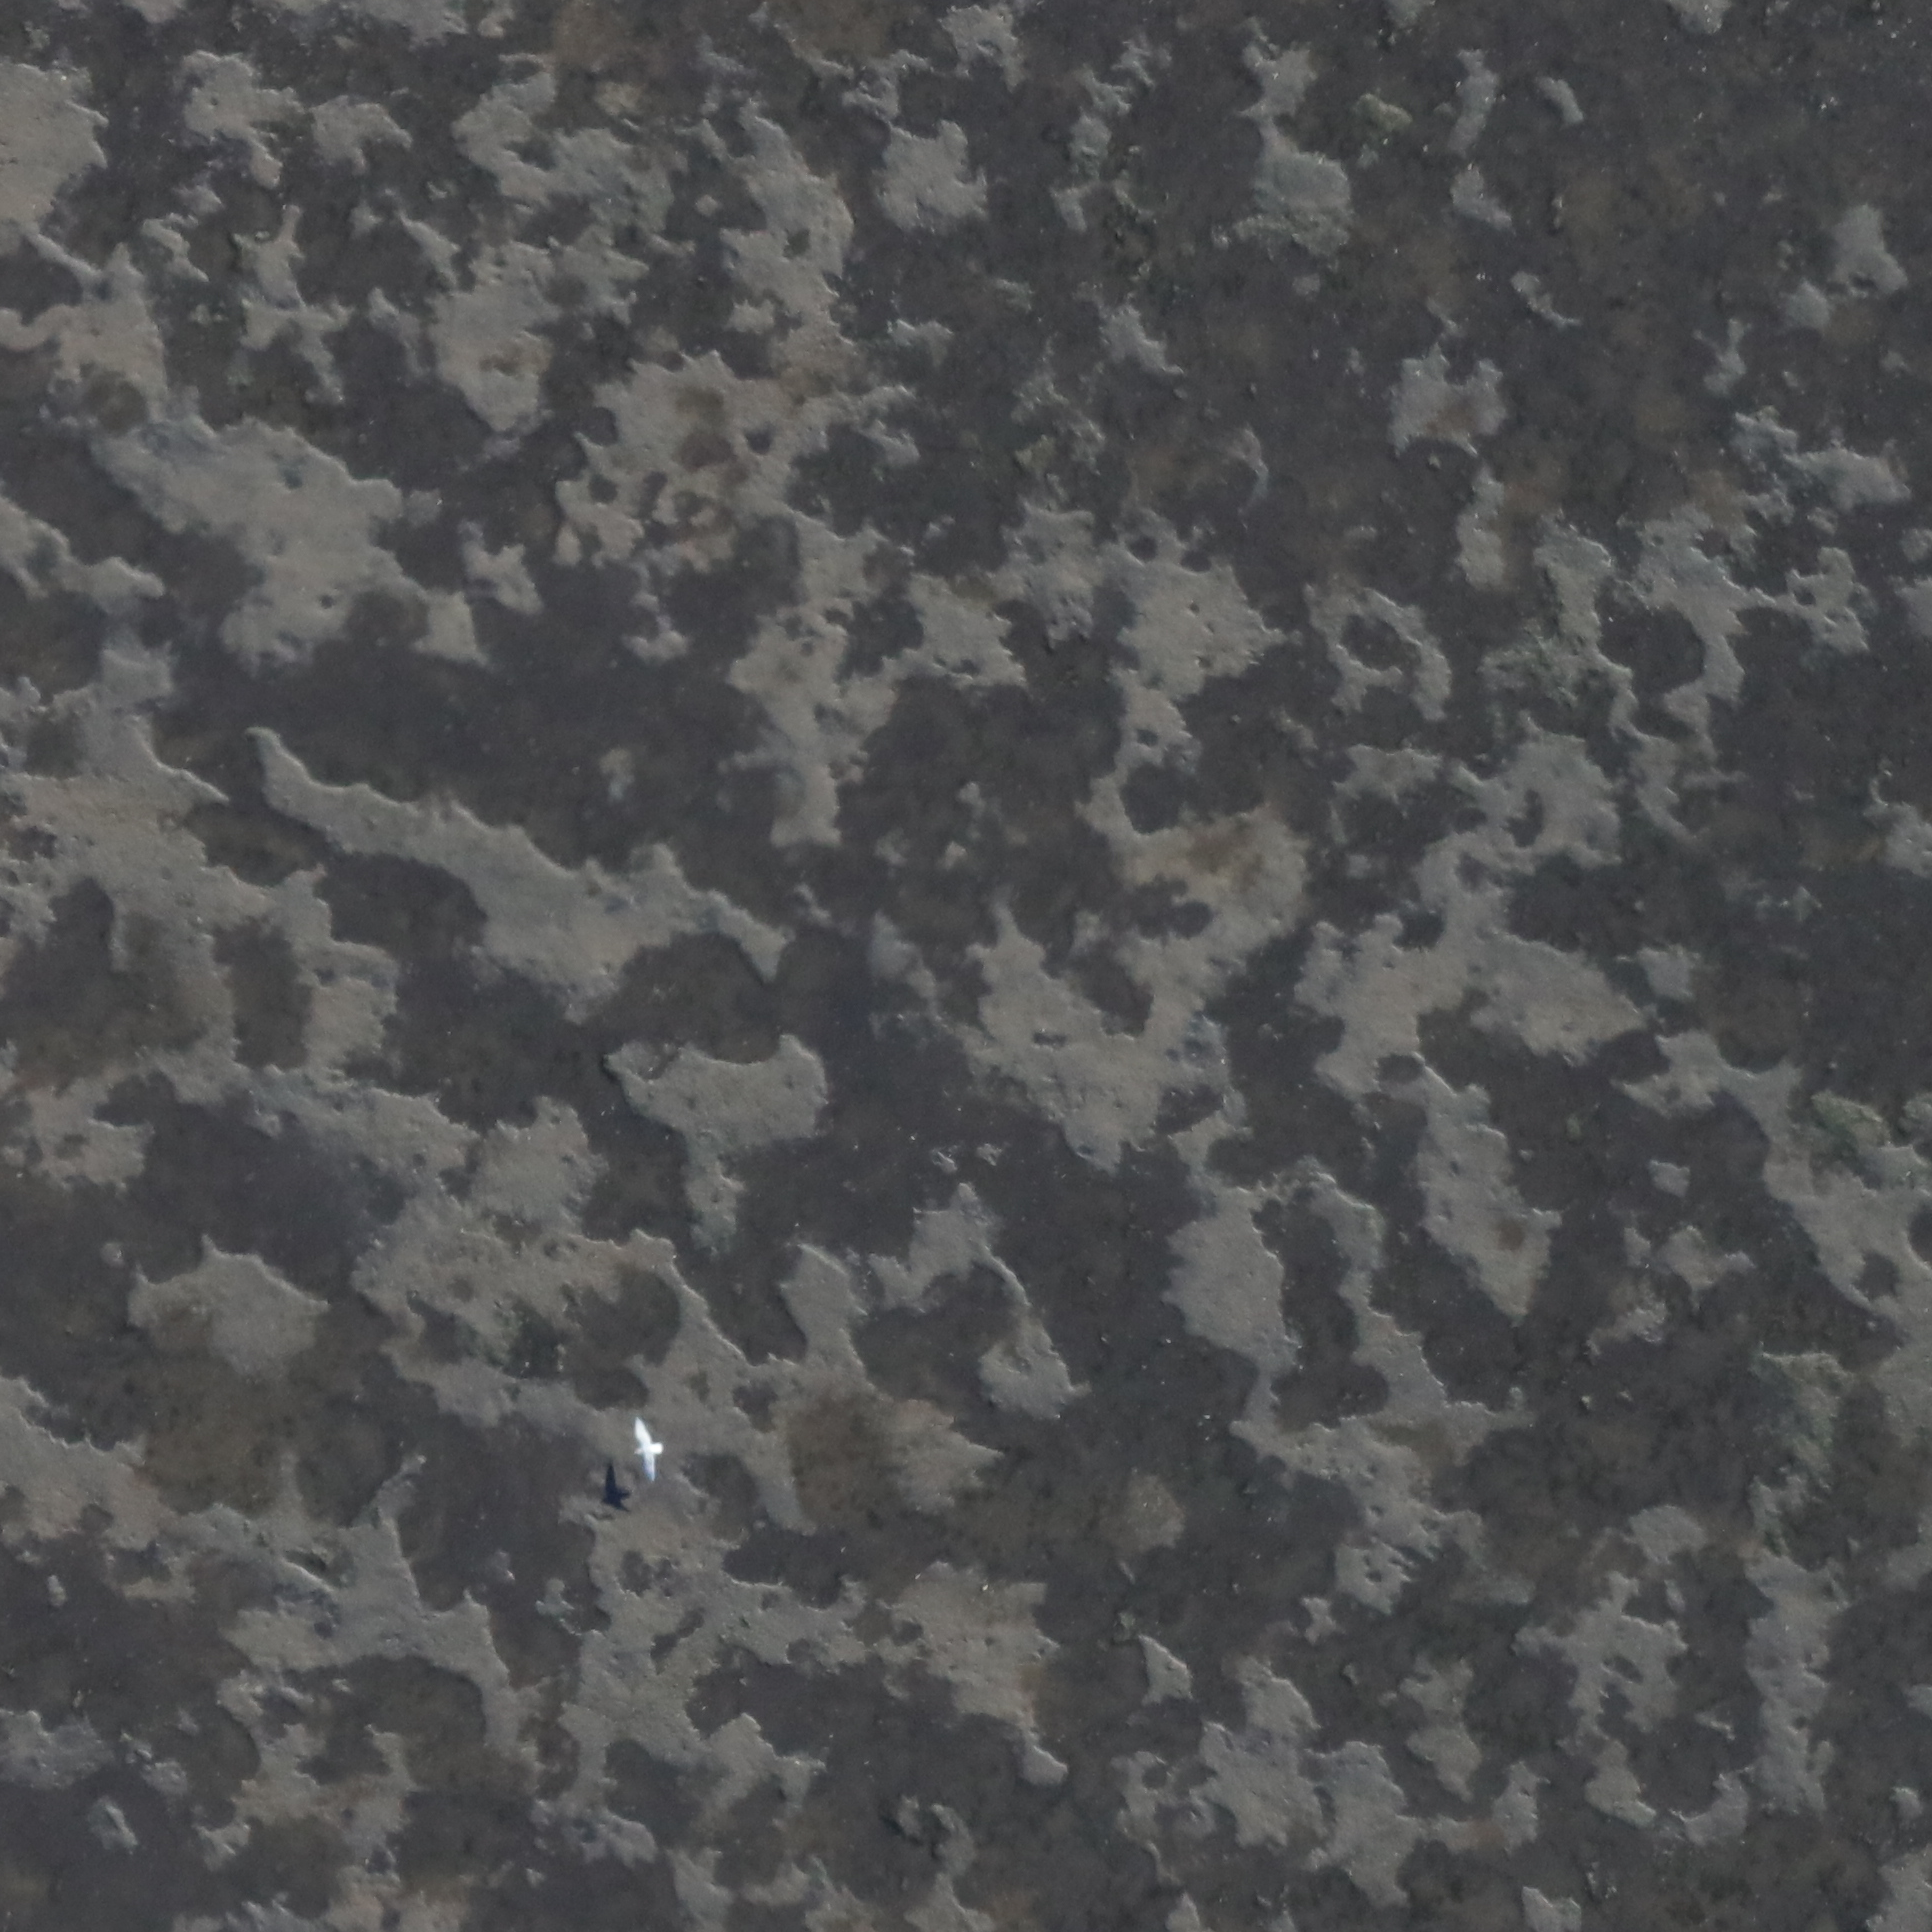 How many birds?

1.